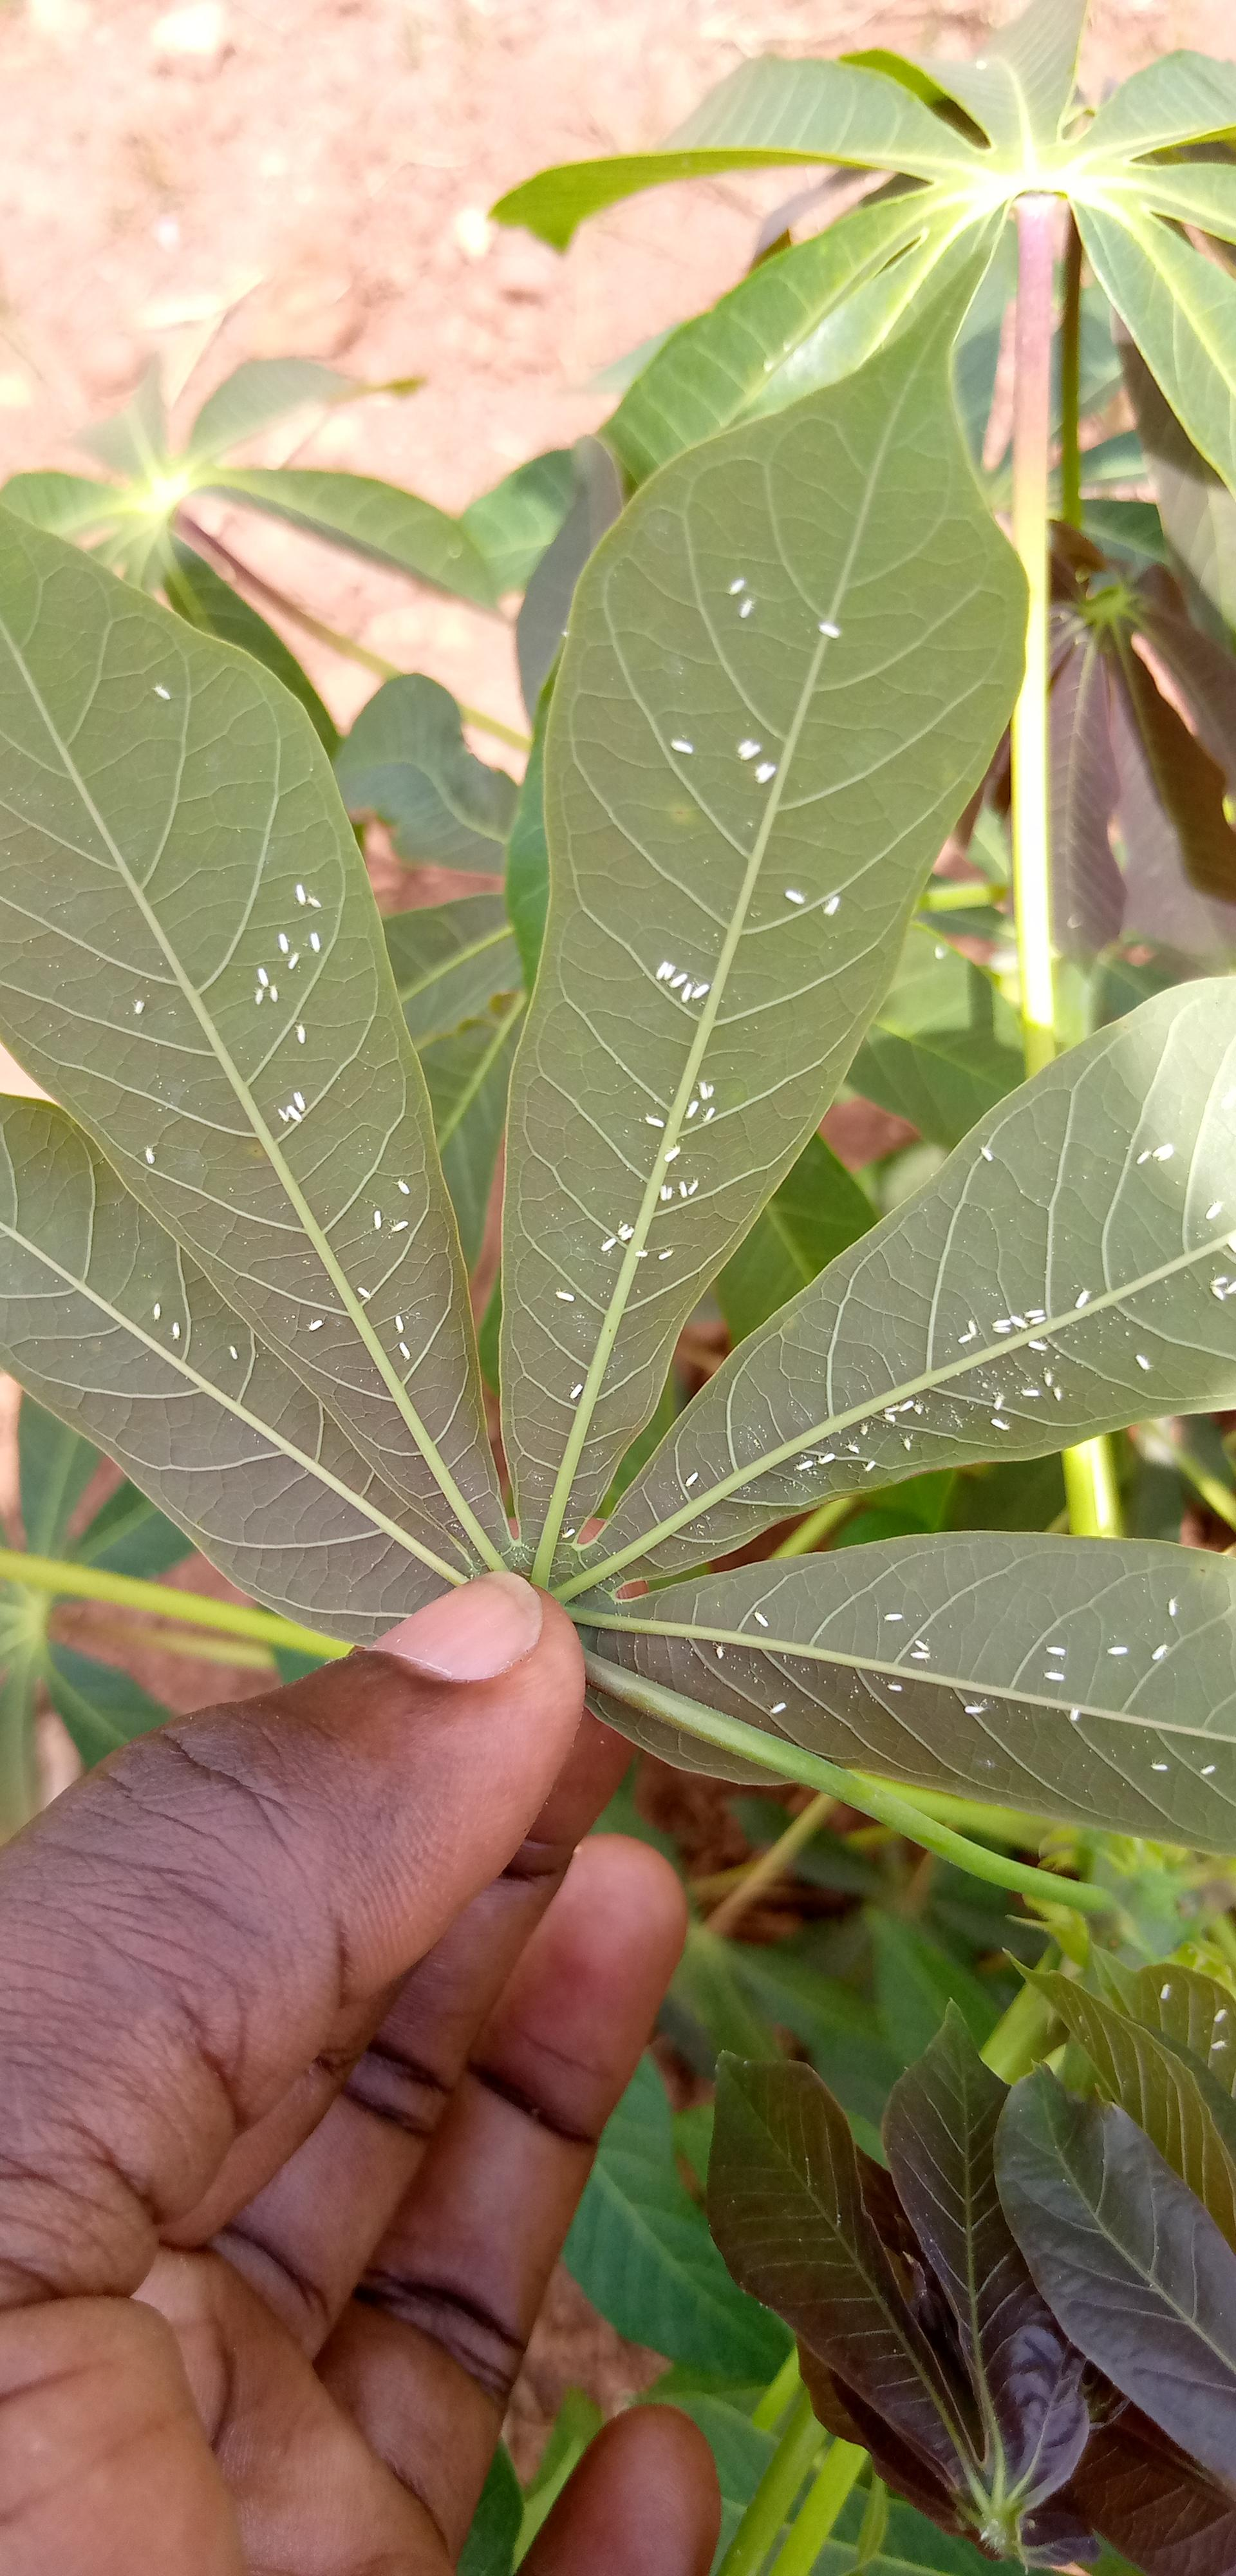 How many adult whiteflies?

106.